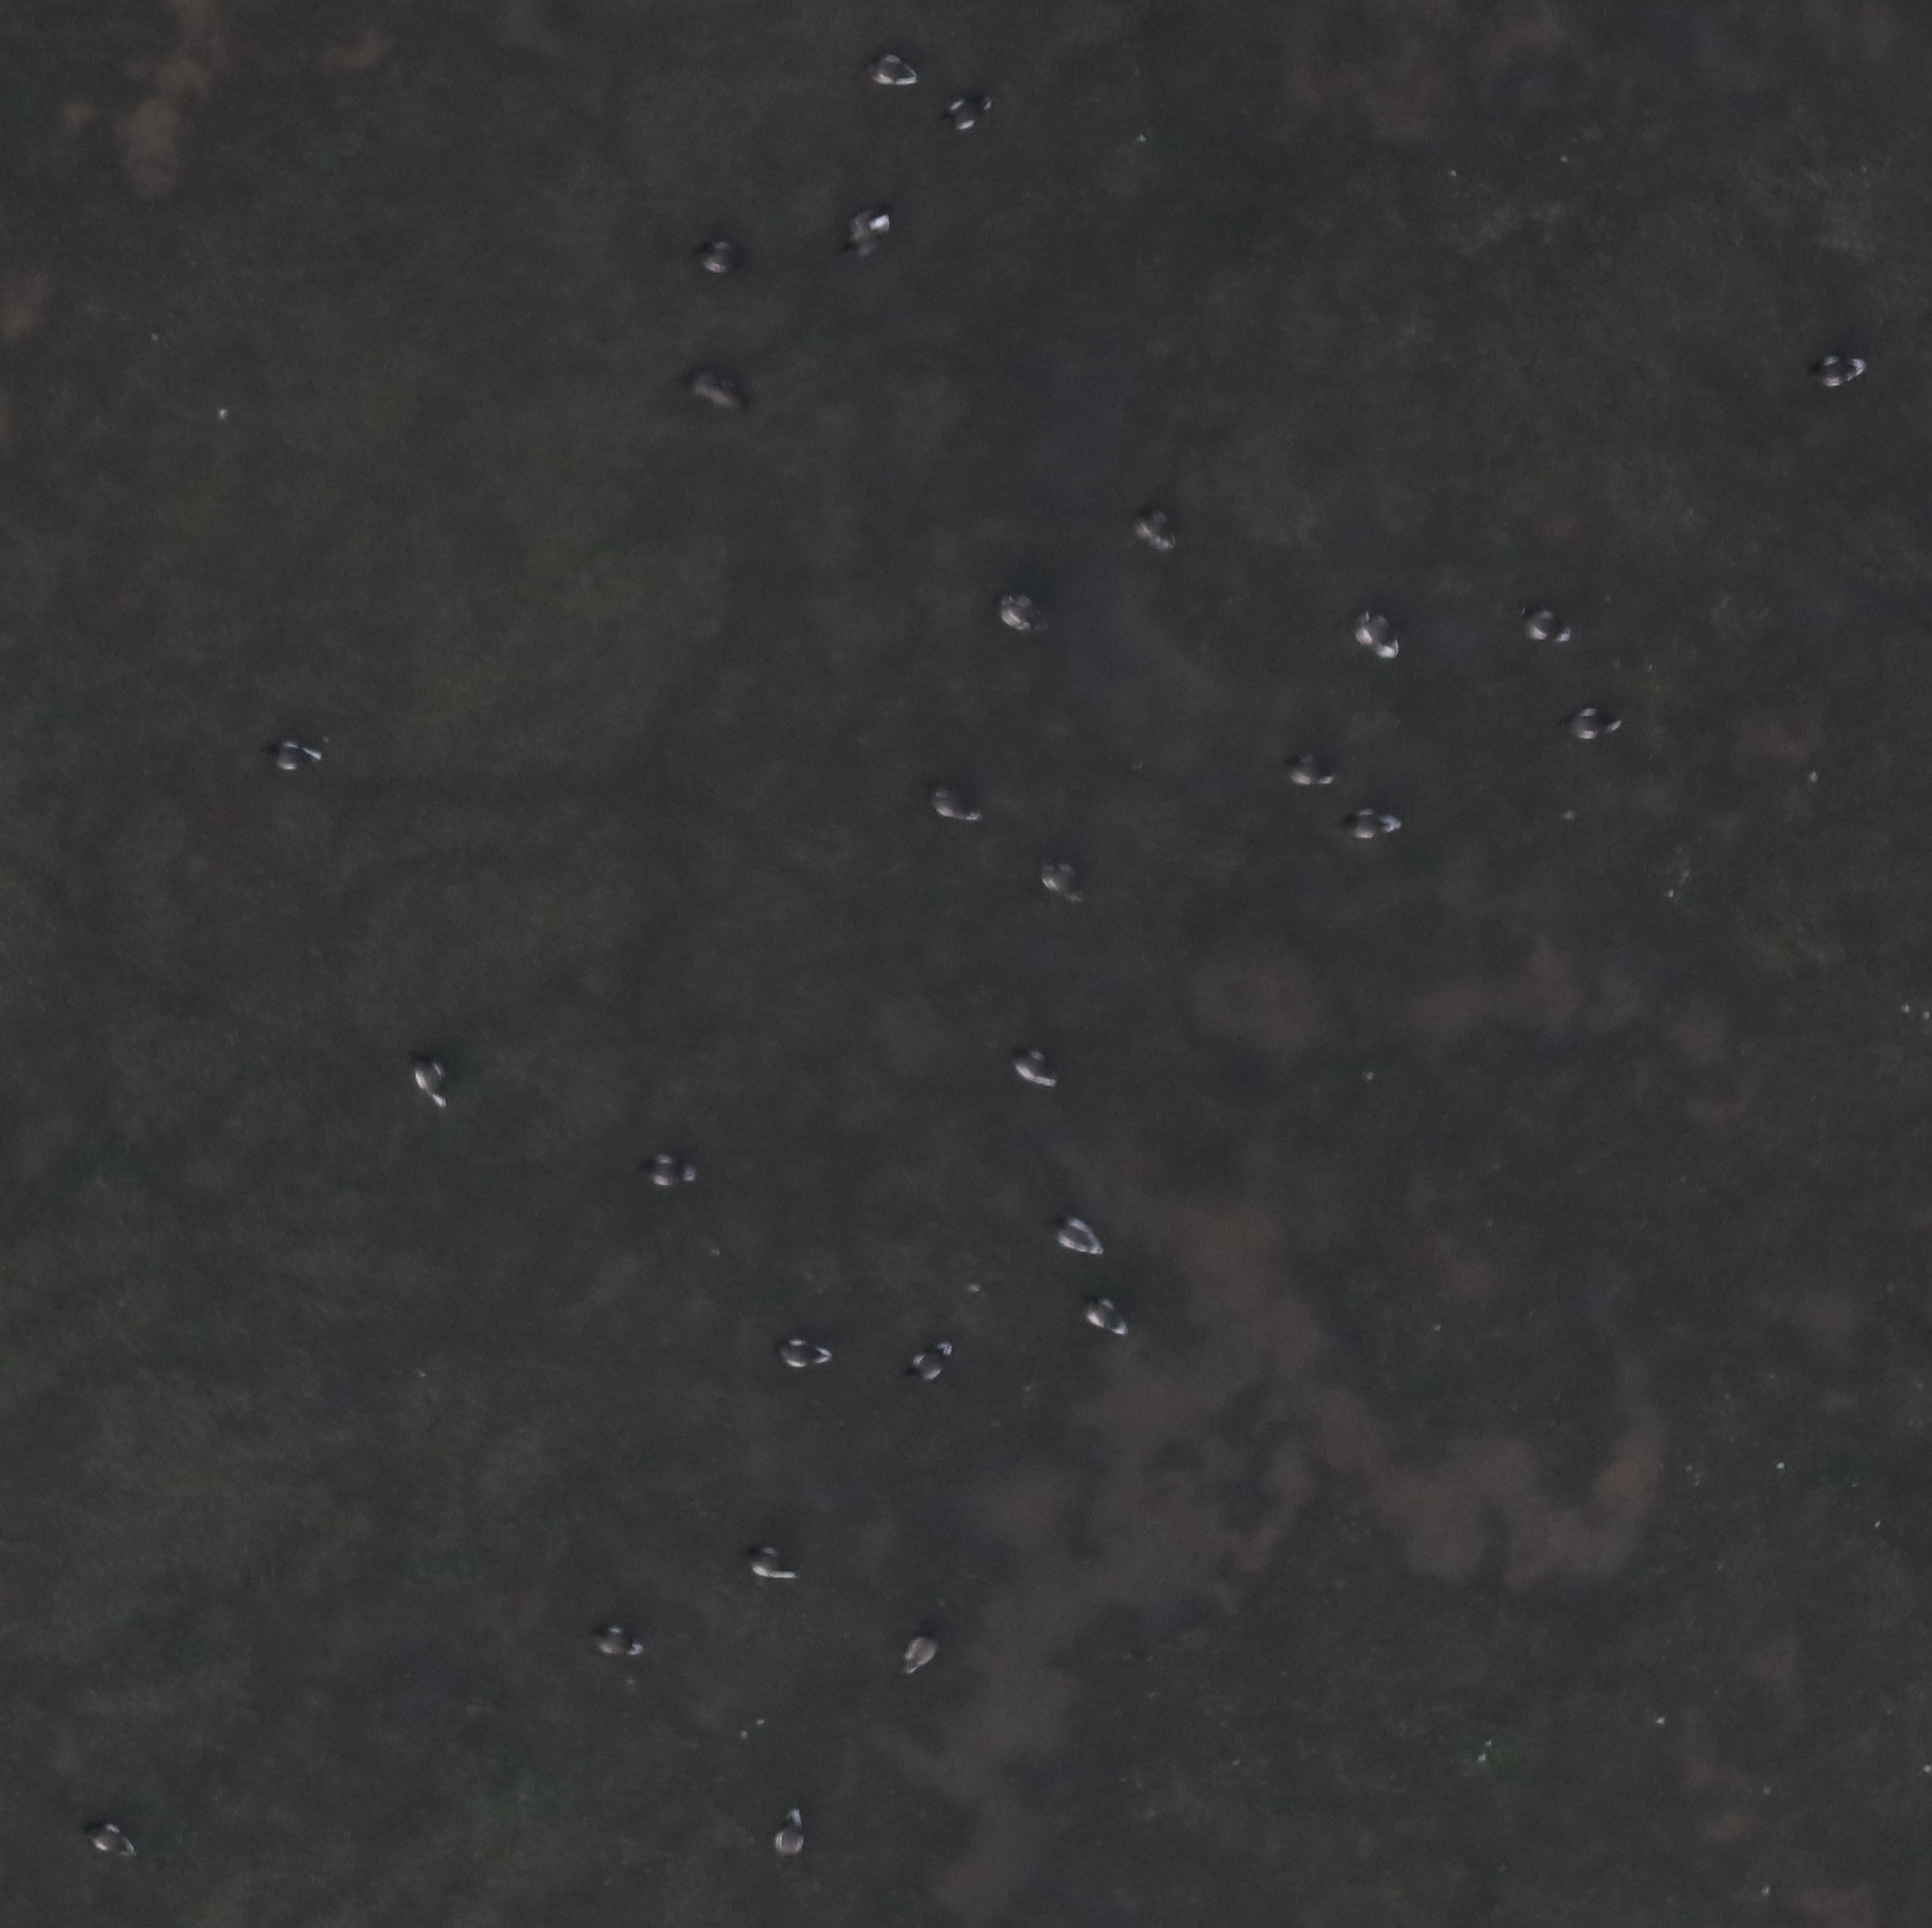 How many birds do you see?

28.